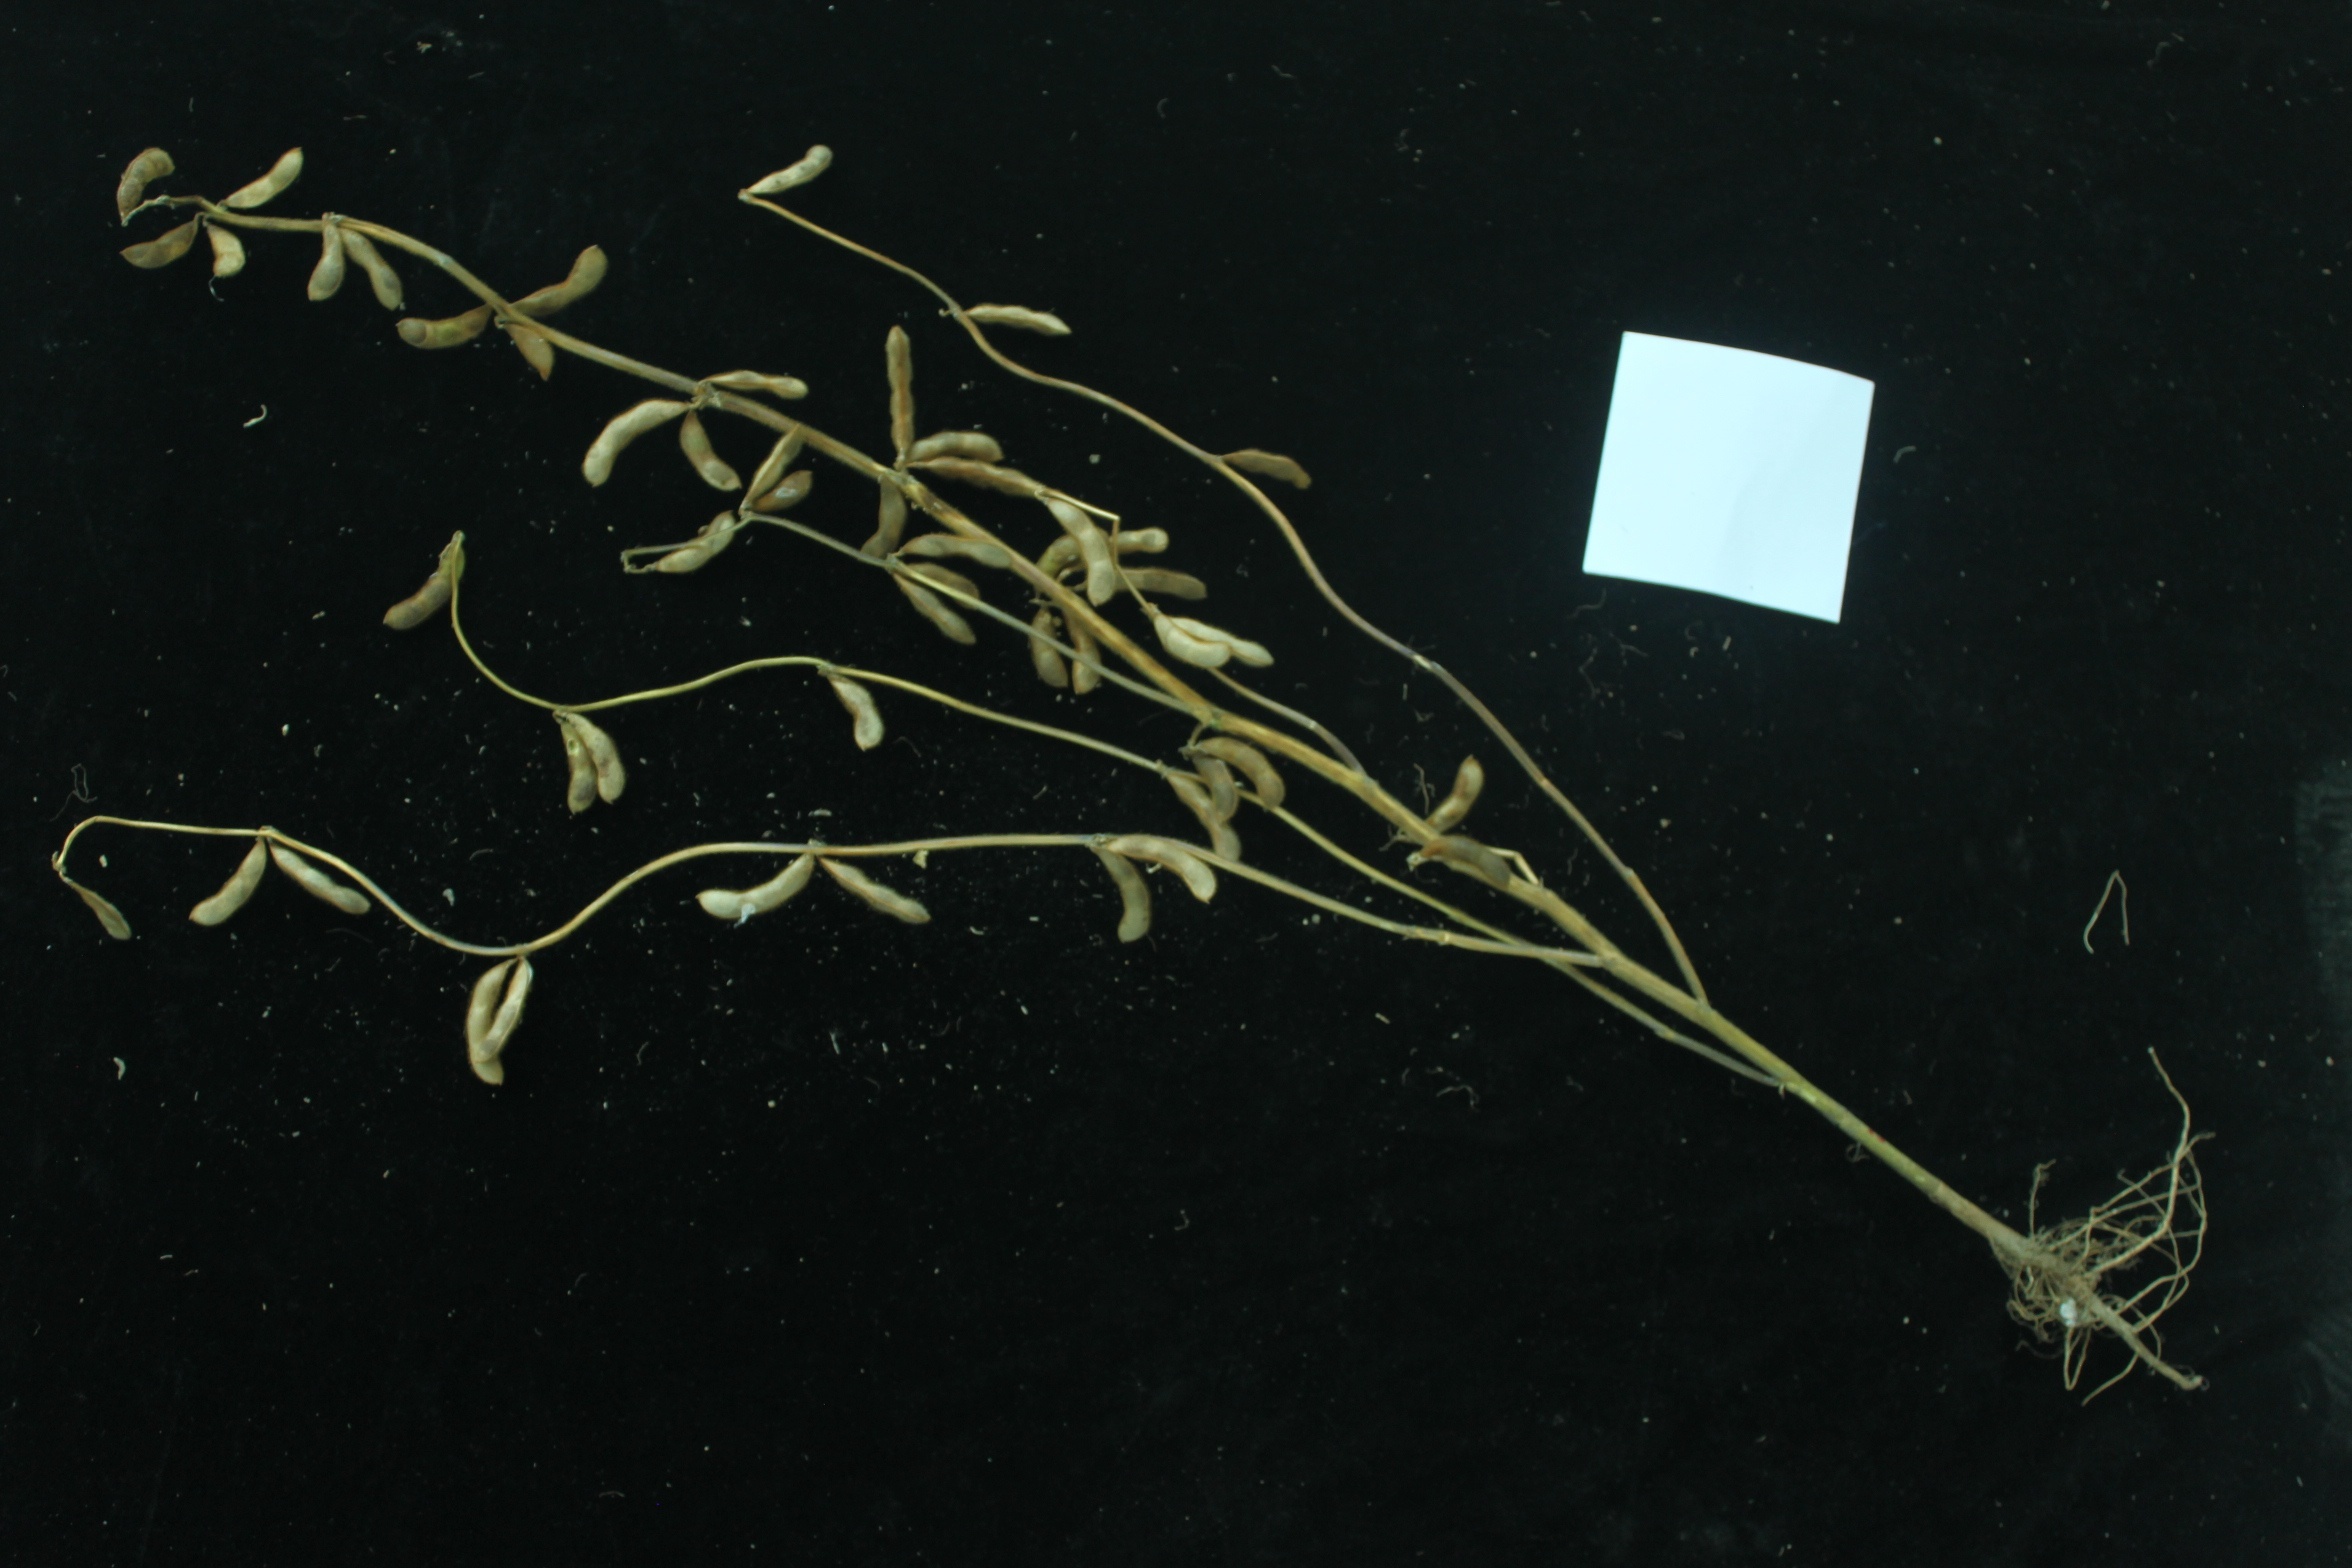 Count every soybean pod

49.